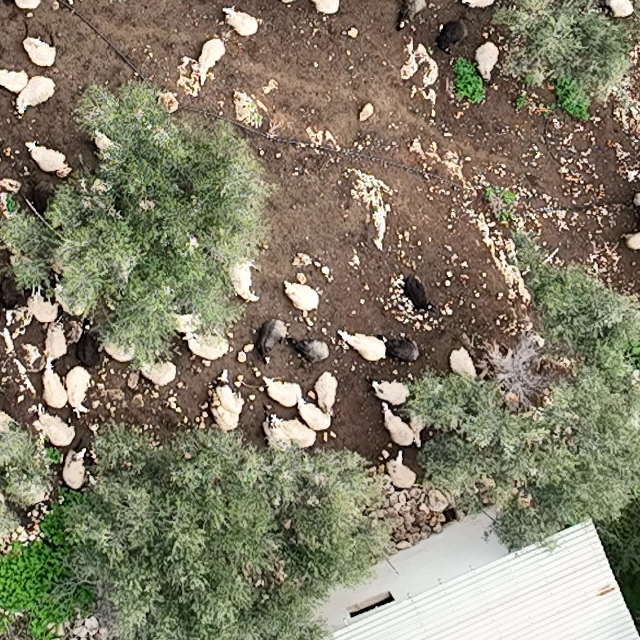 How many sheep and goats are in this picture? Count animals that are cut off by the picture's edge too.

53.